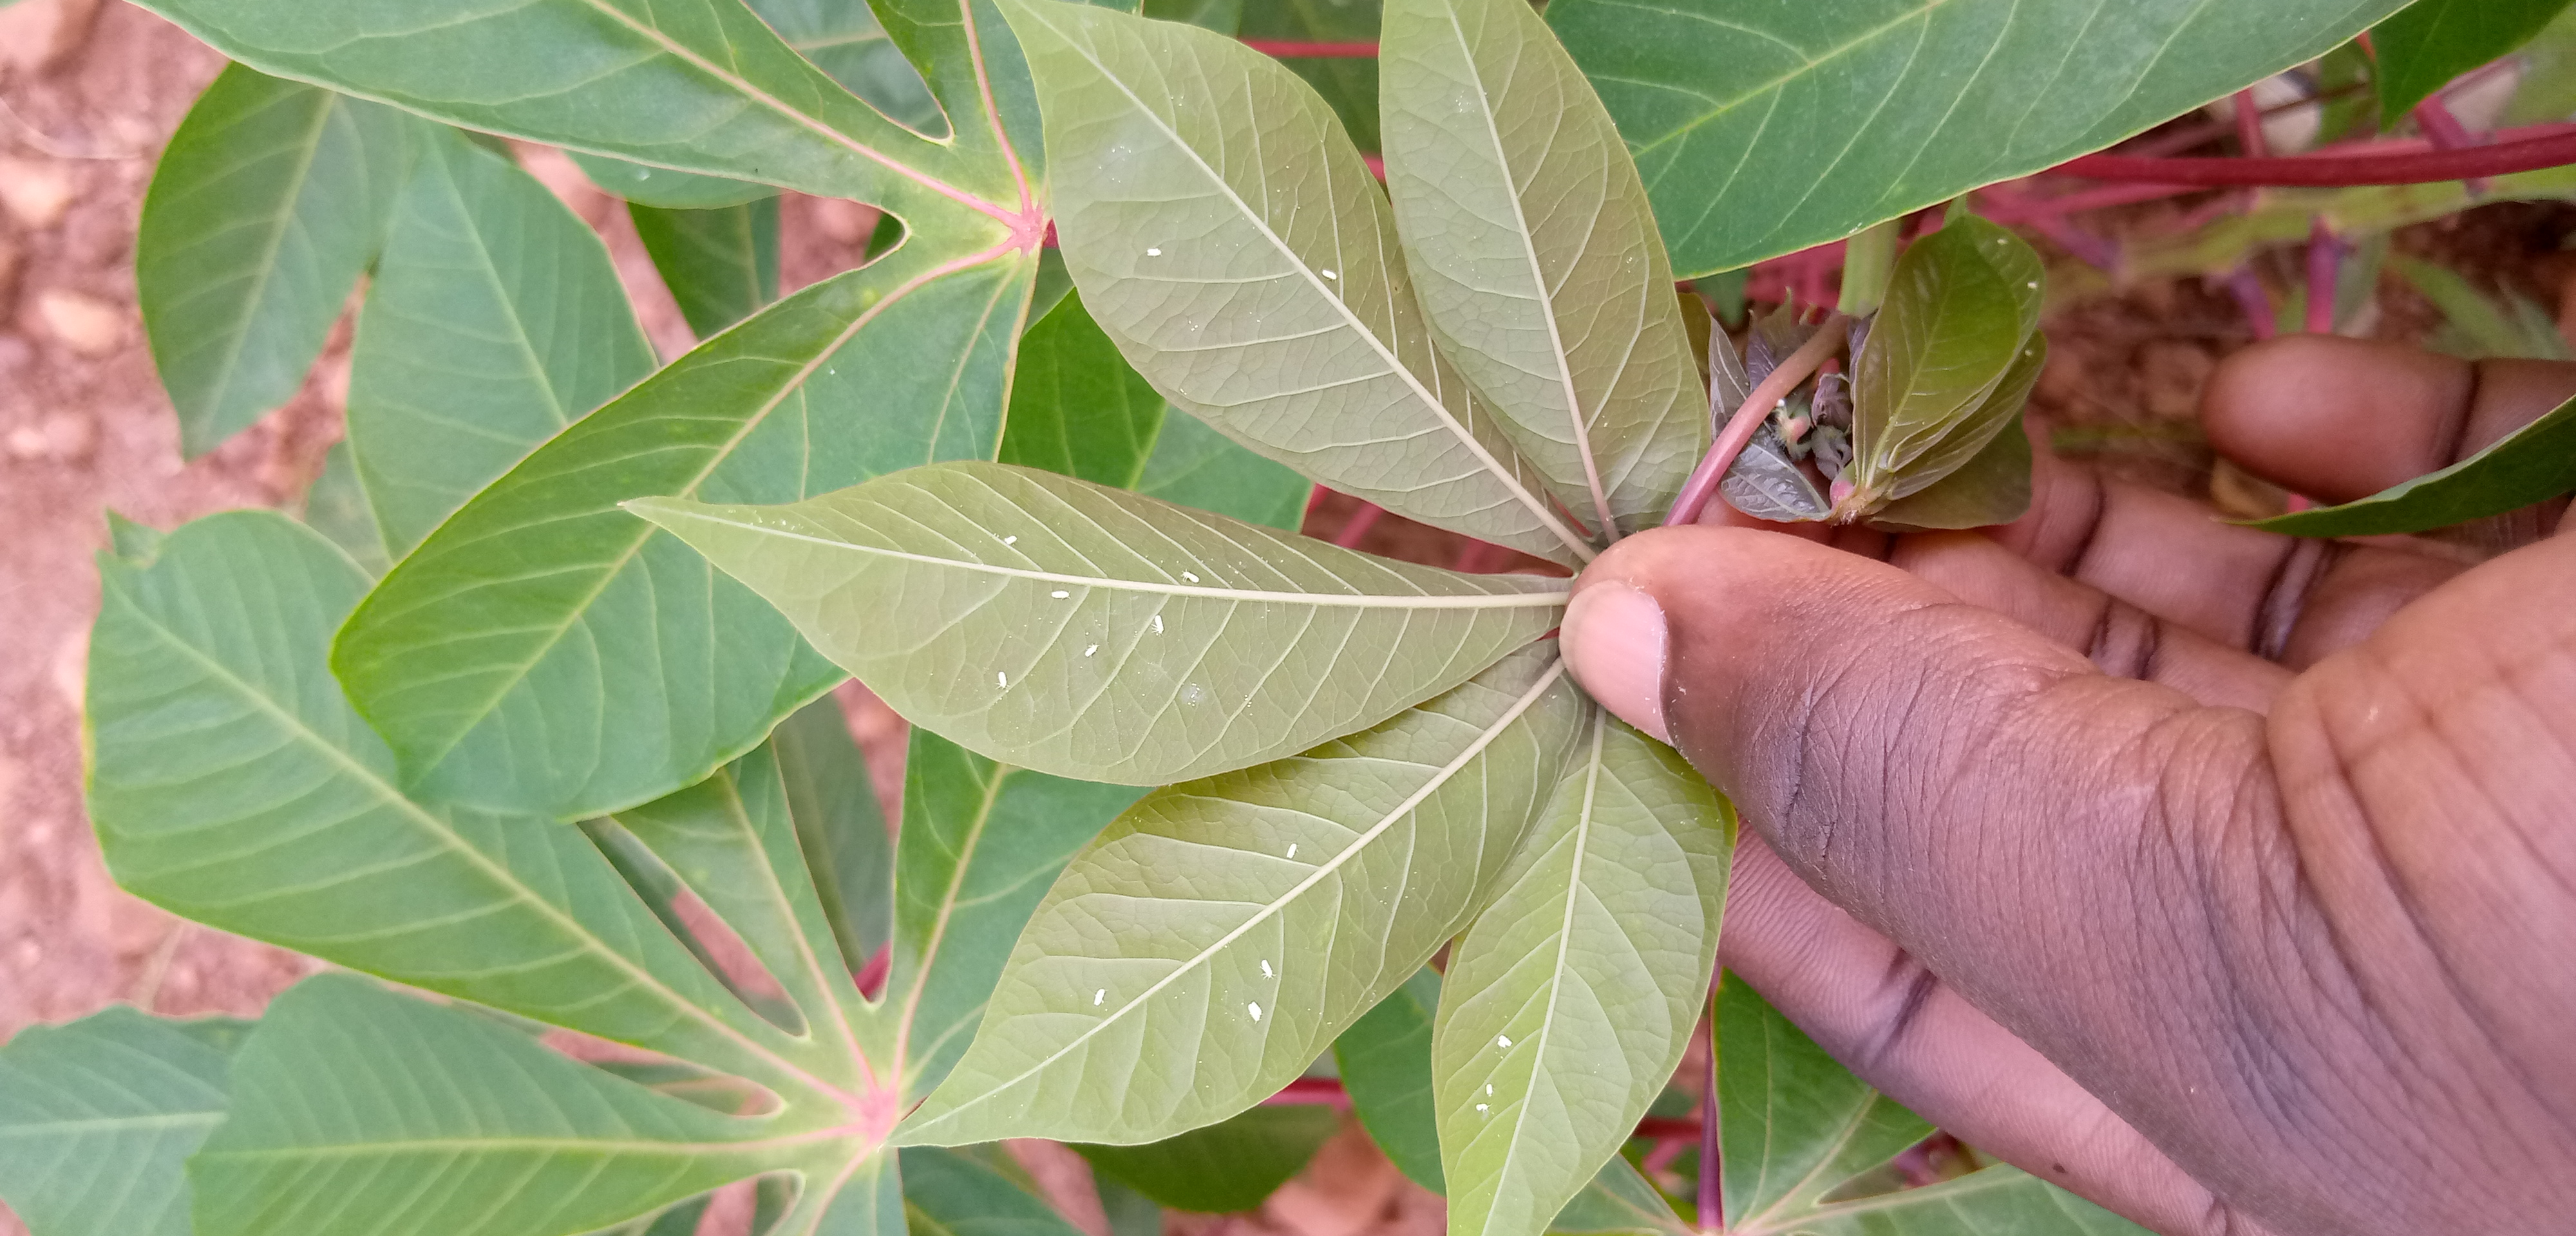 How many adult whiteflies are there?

18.